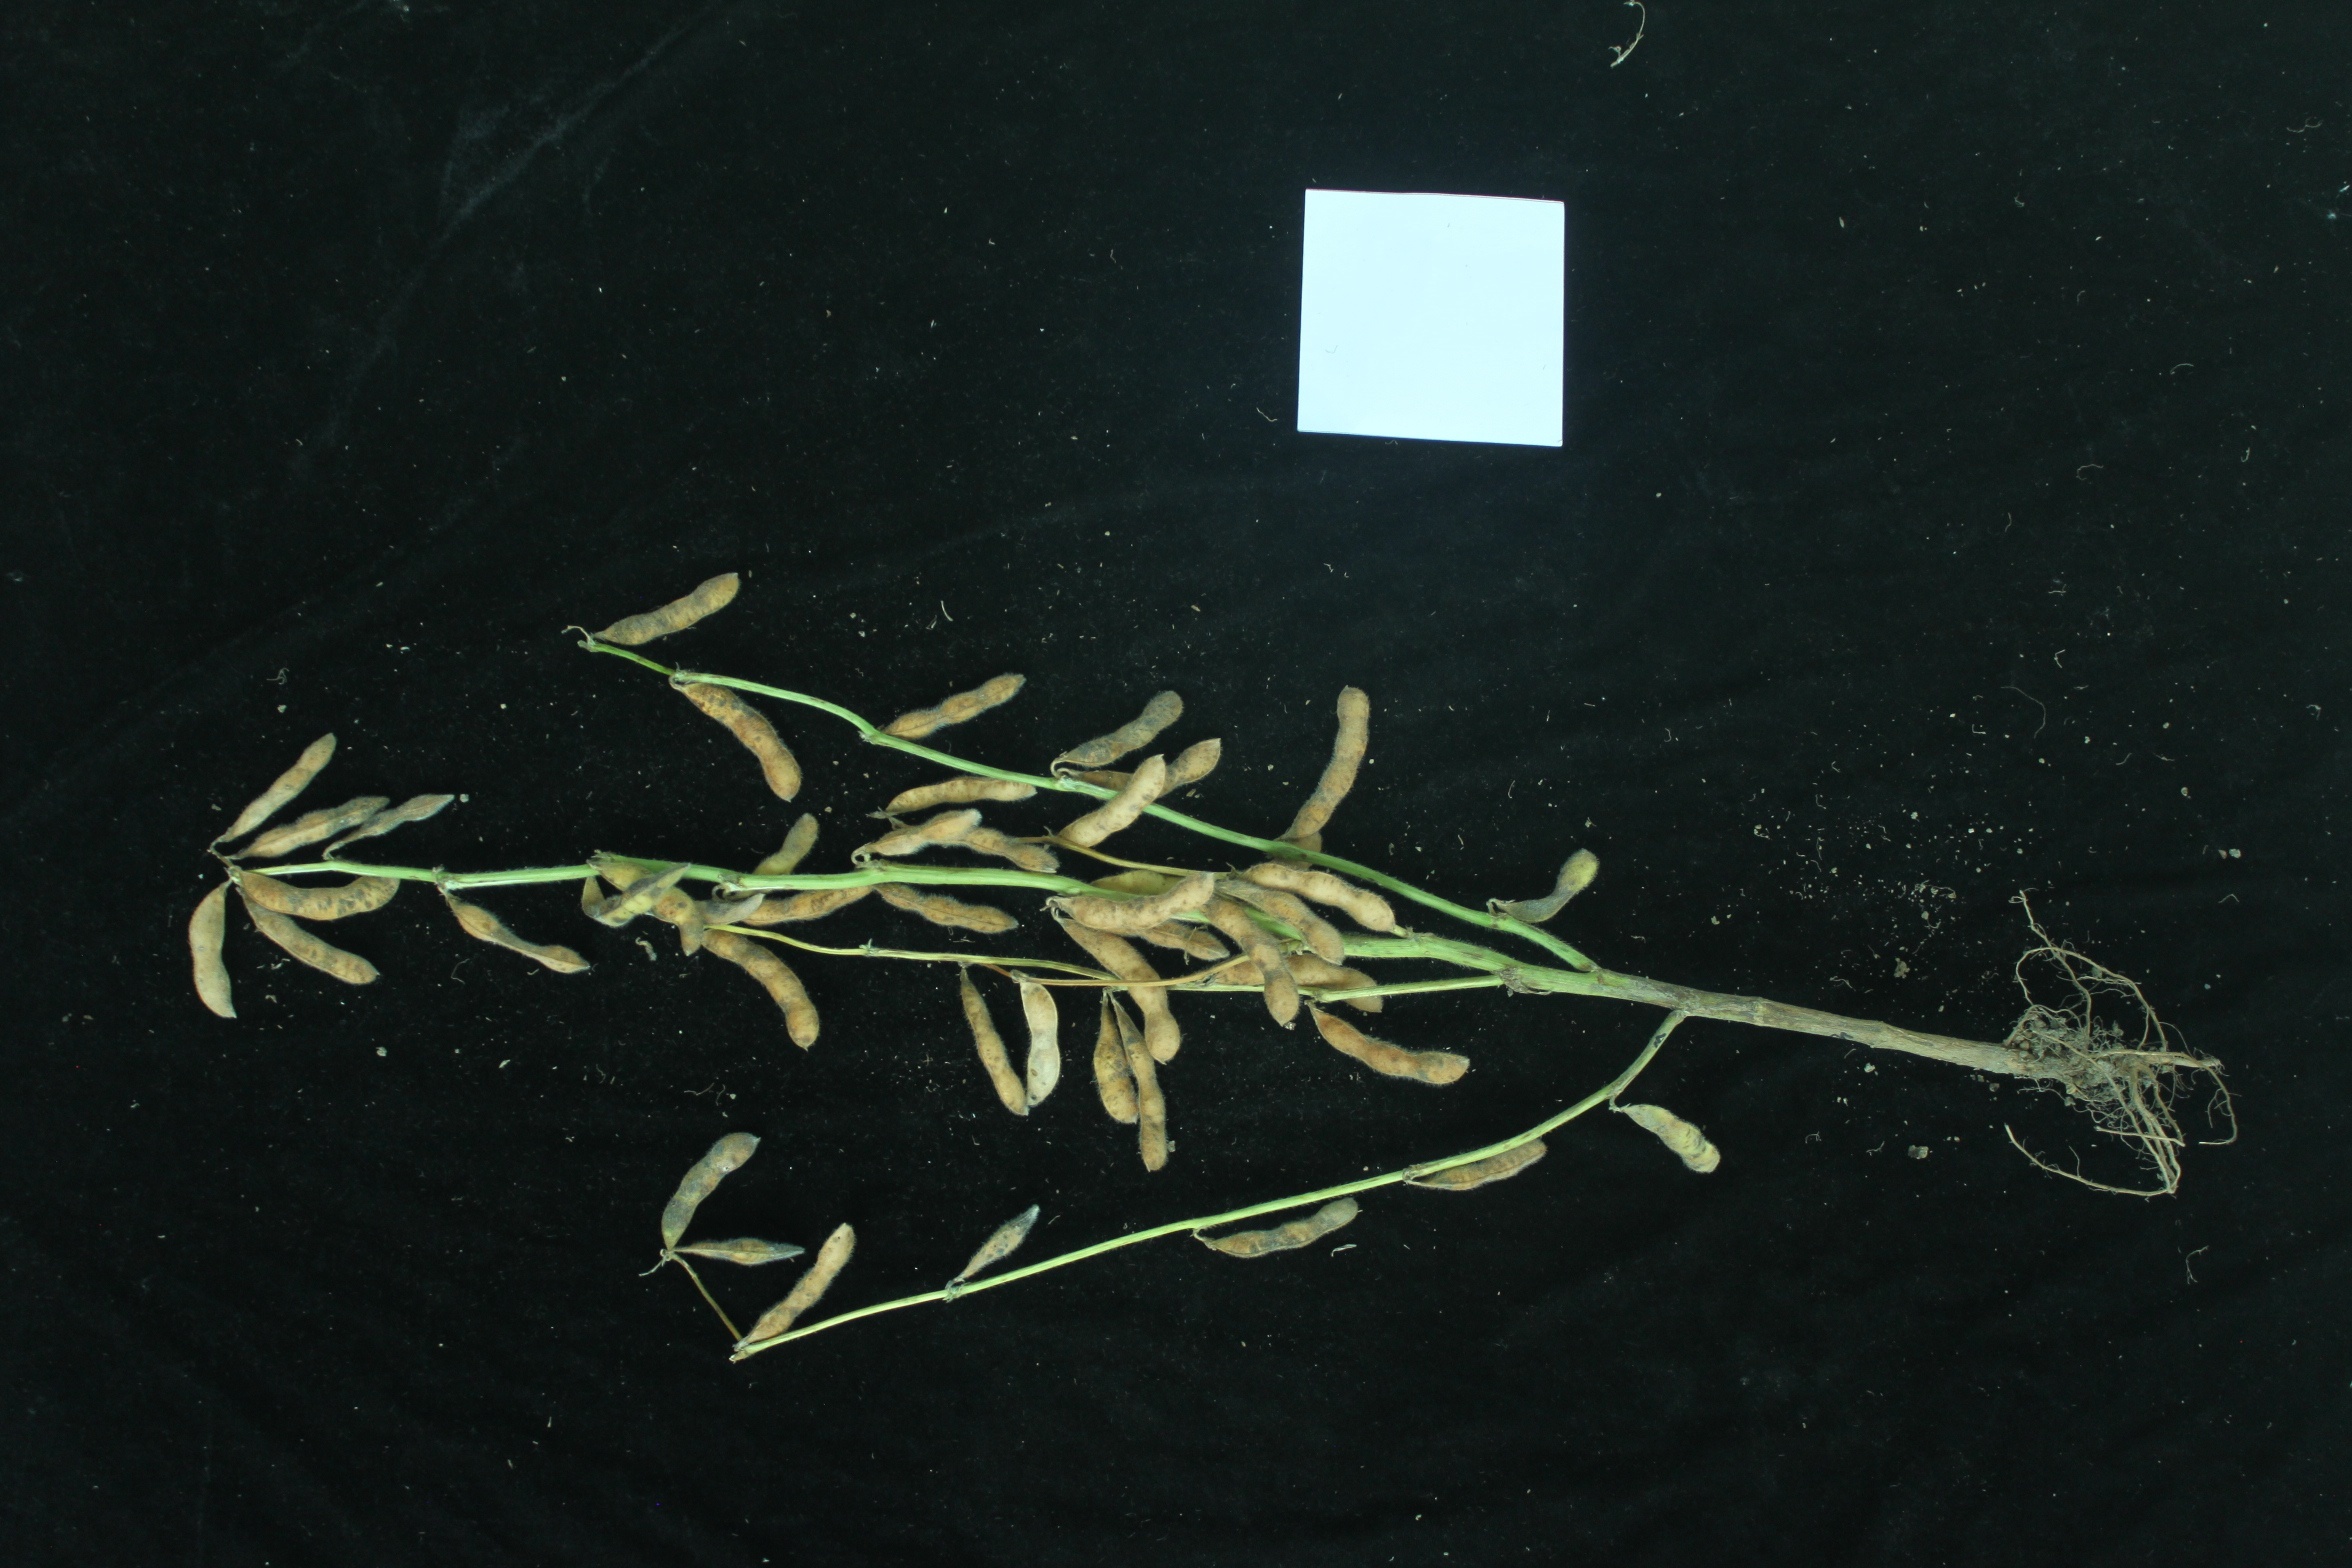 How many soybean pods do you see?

44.